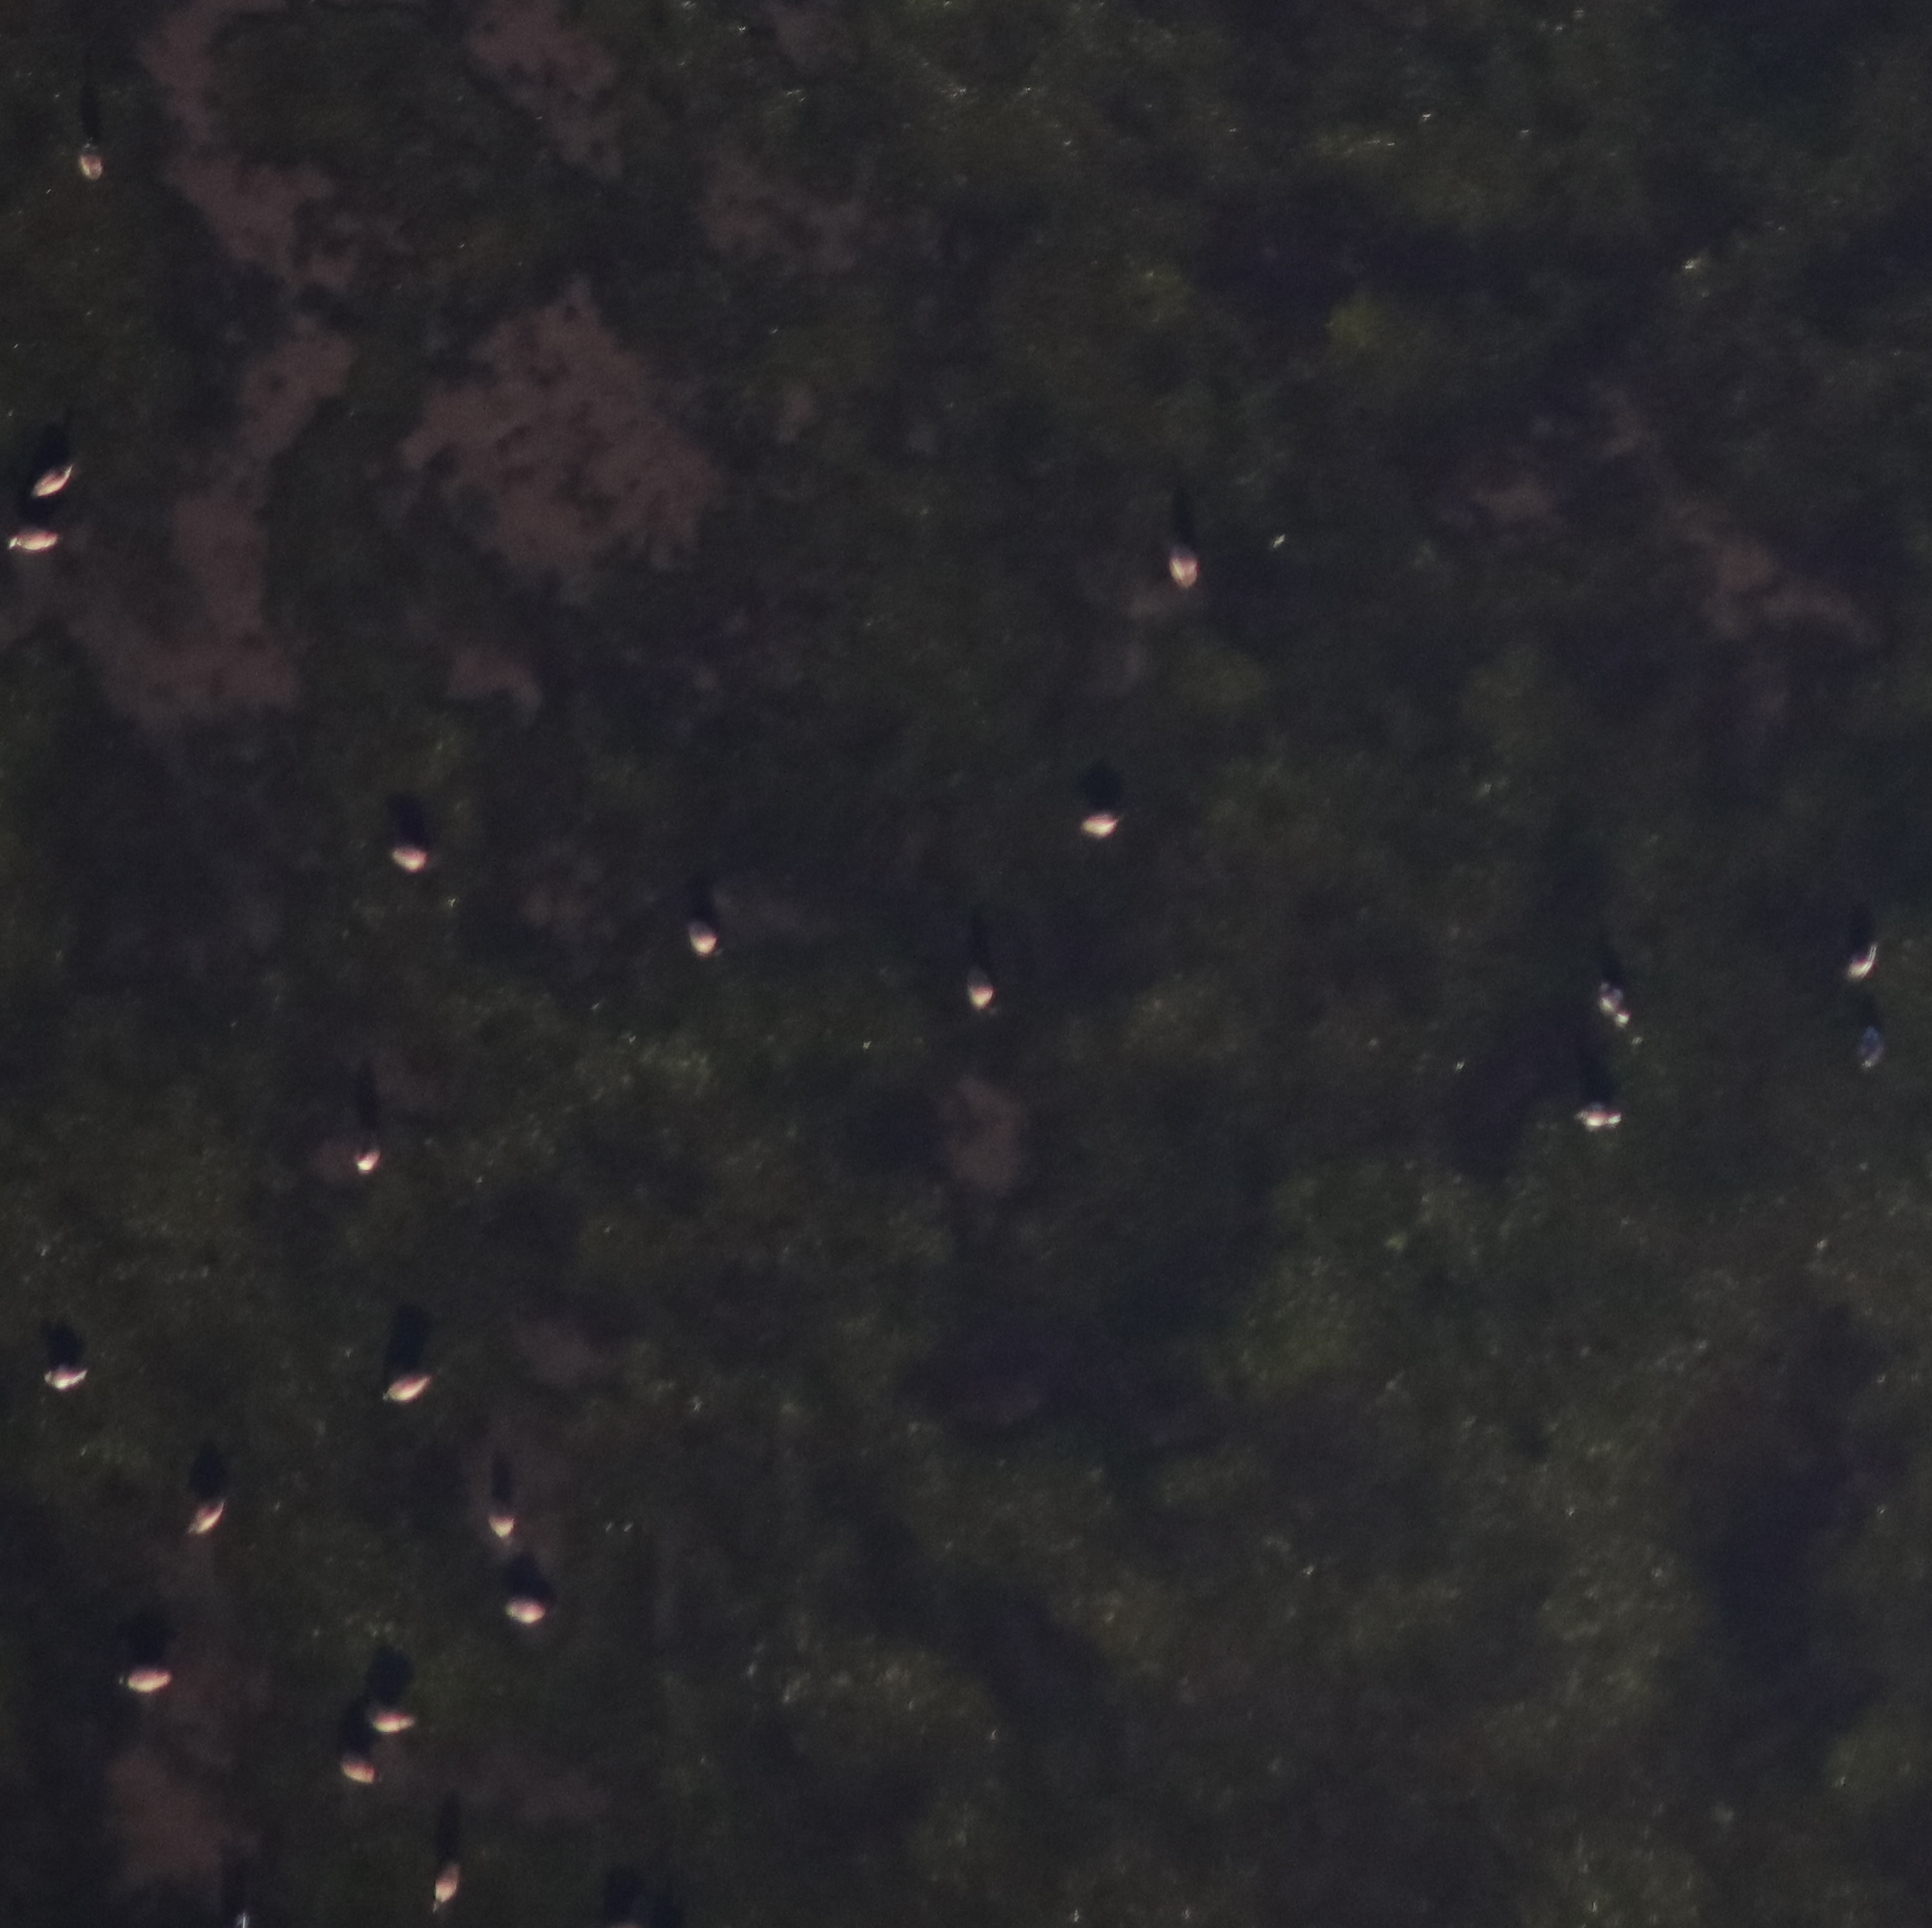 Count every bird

22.